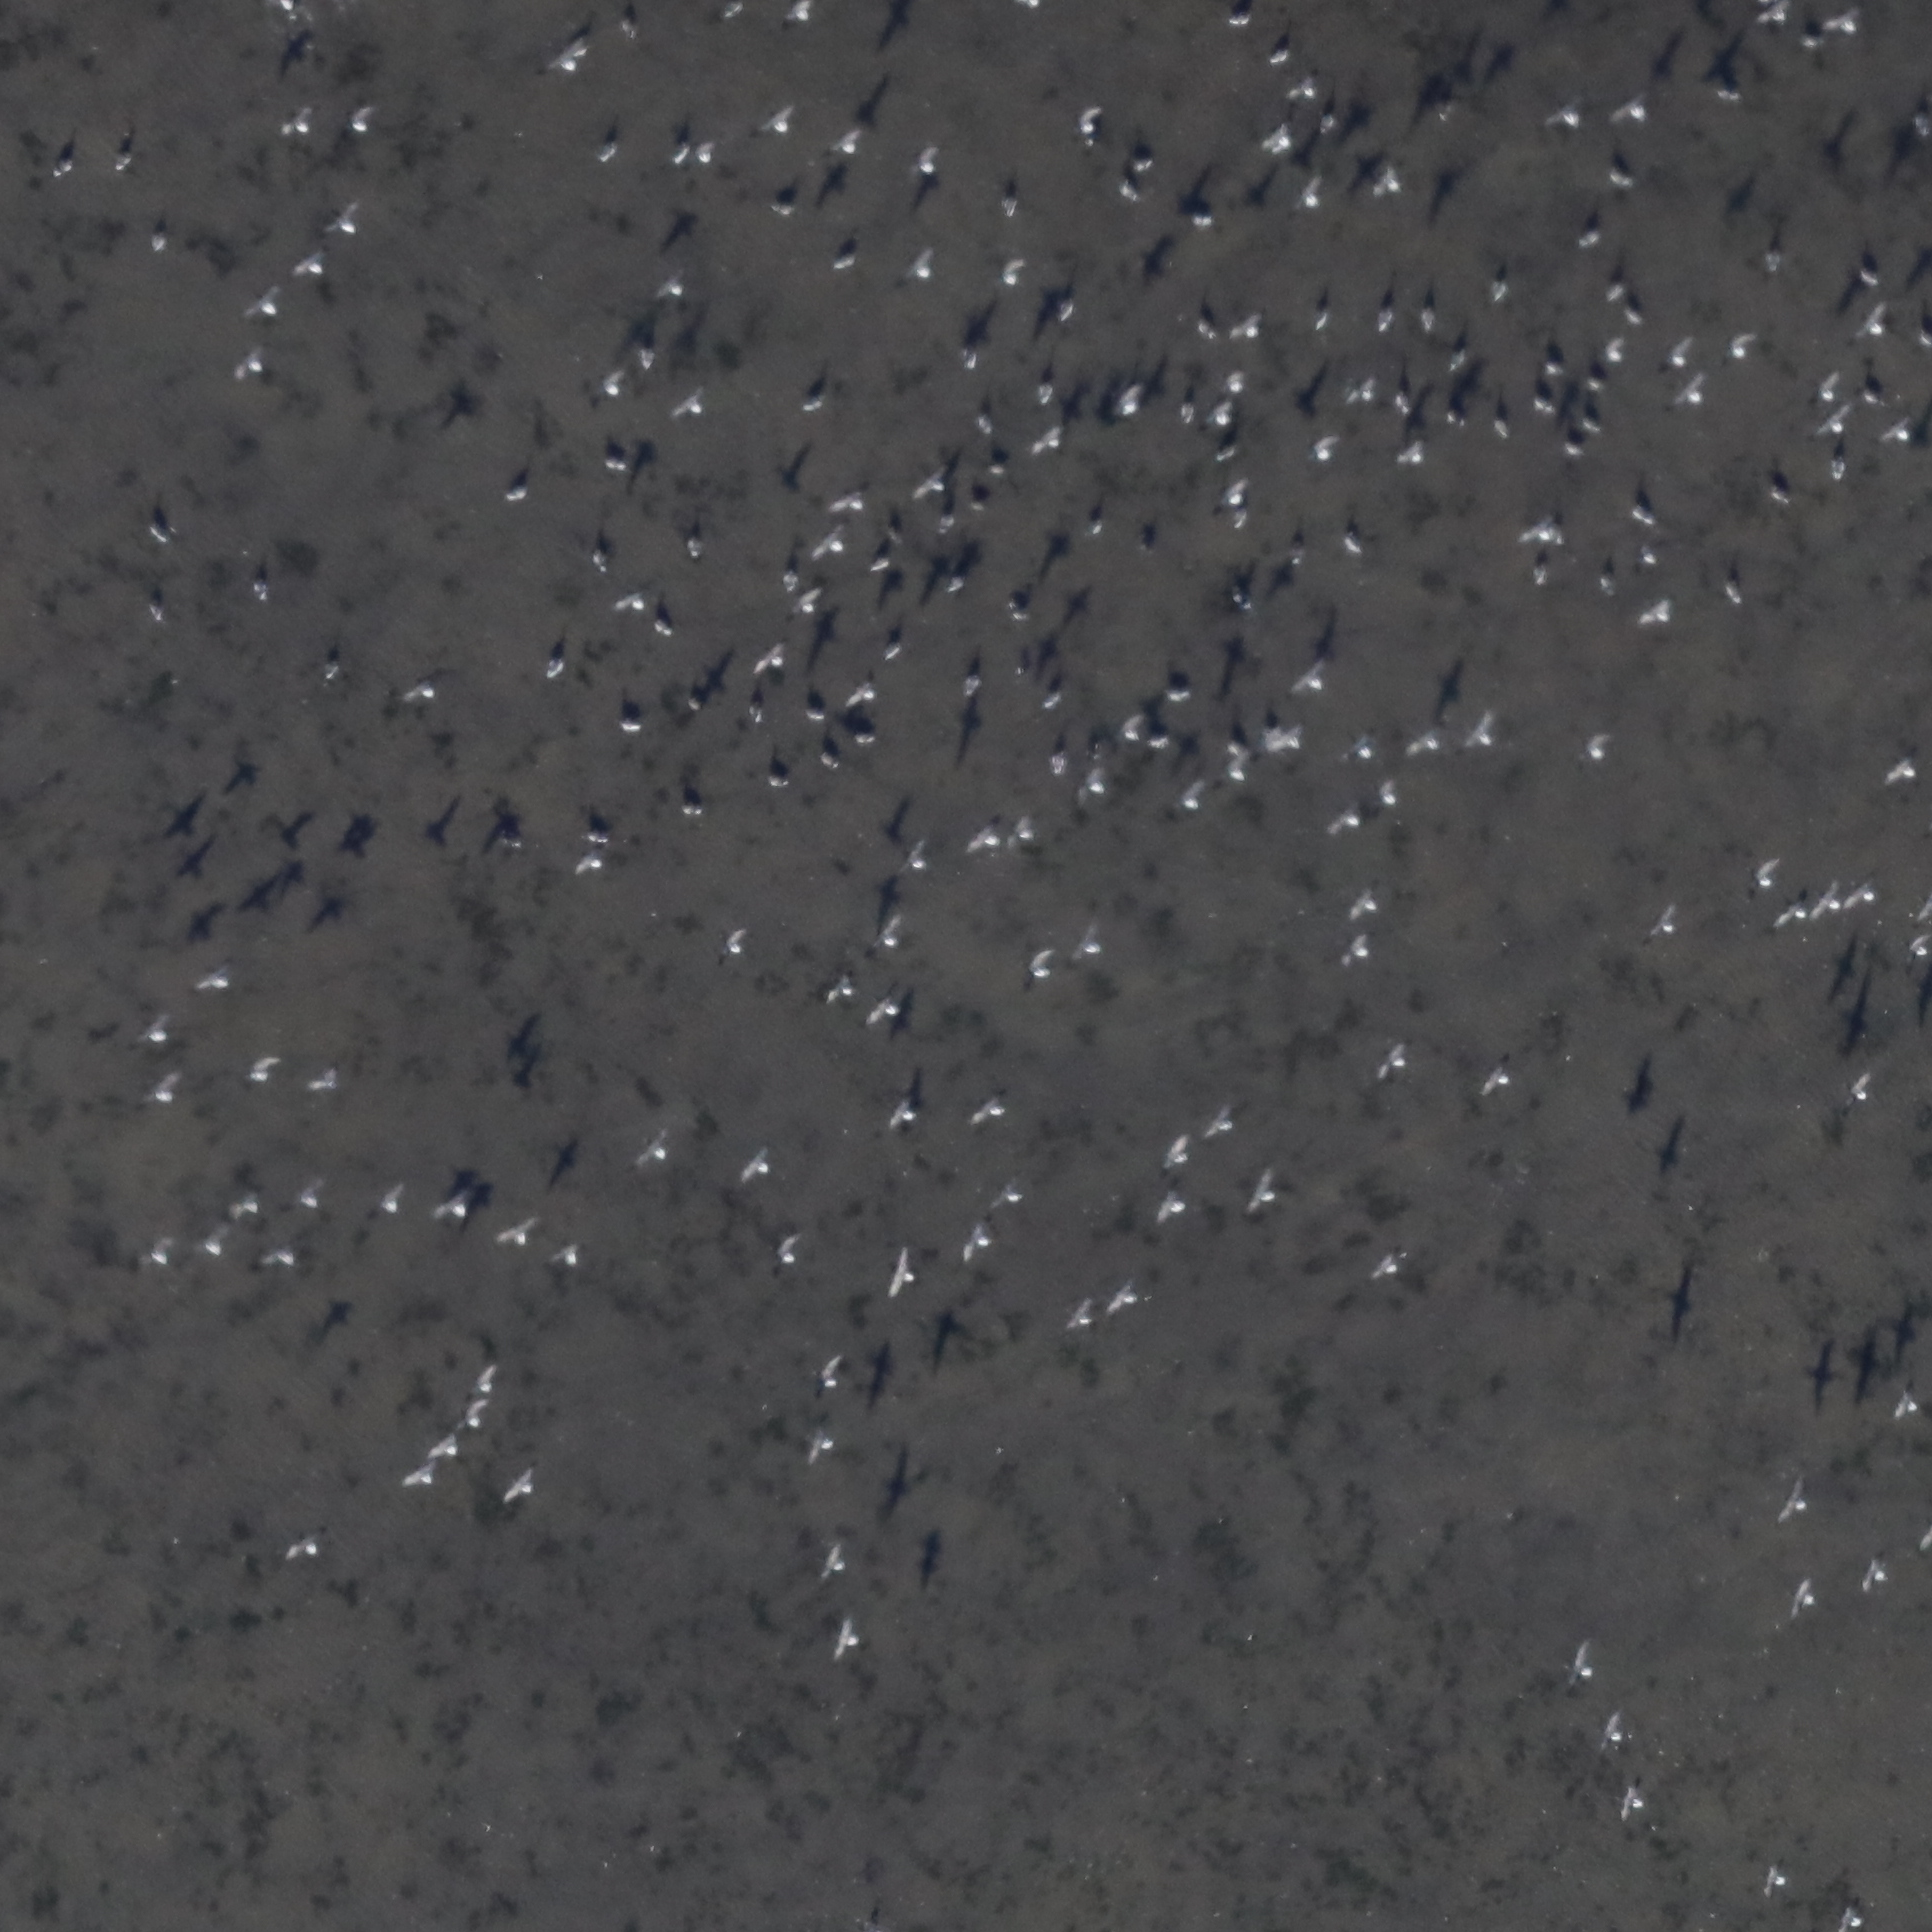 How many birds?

234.